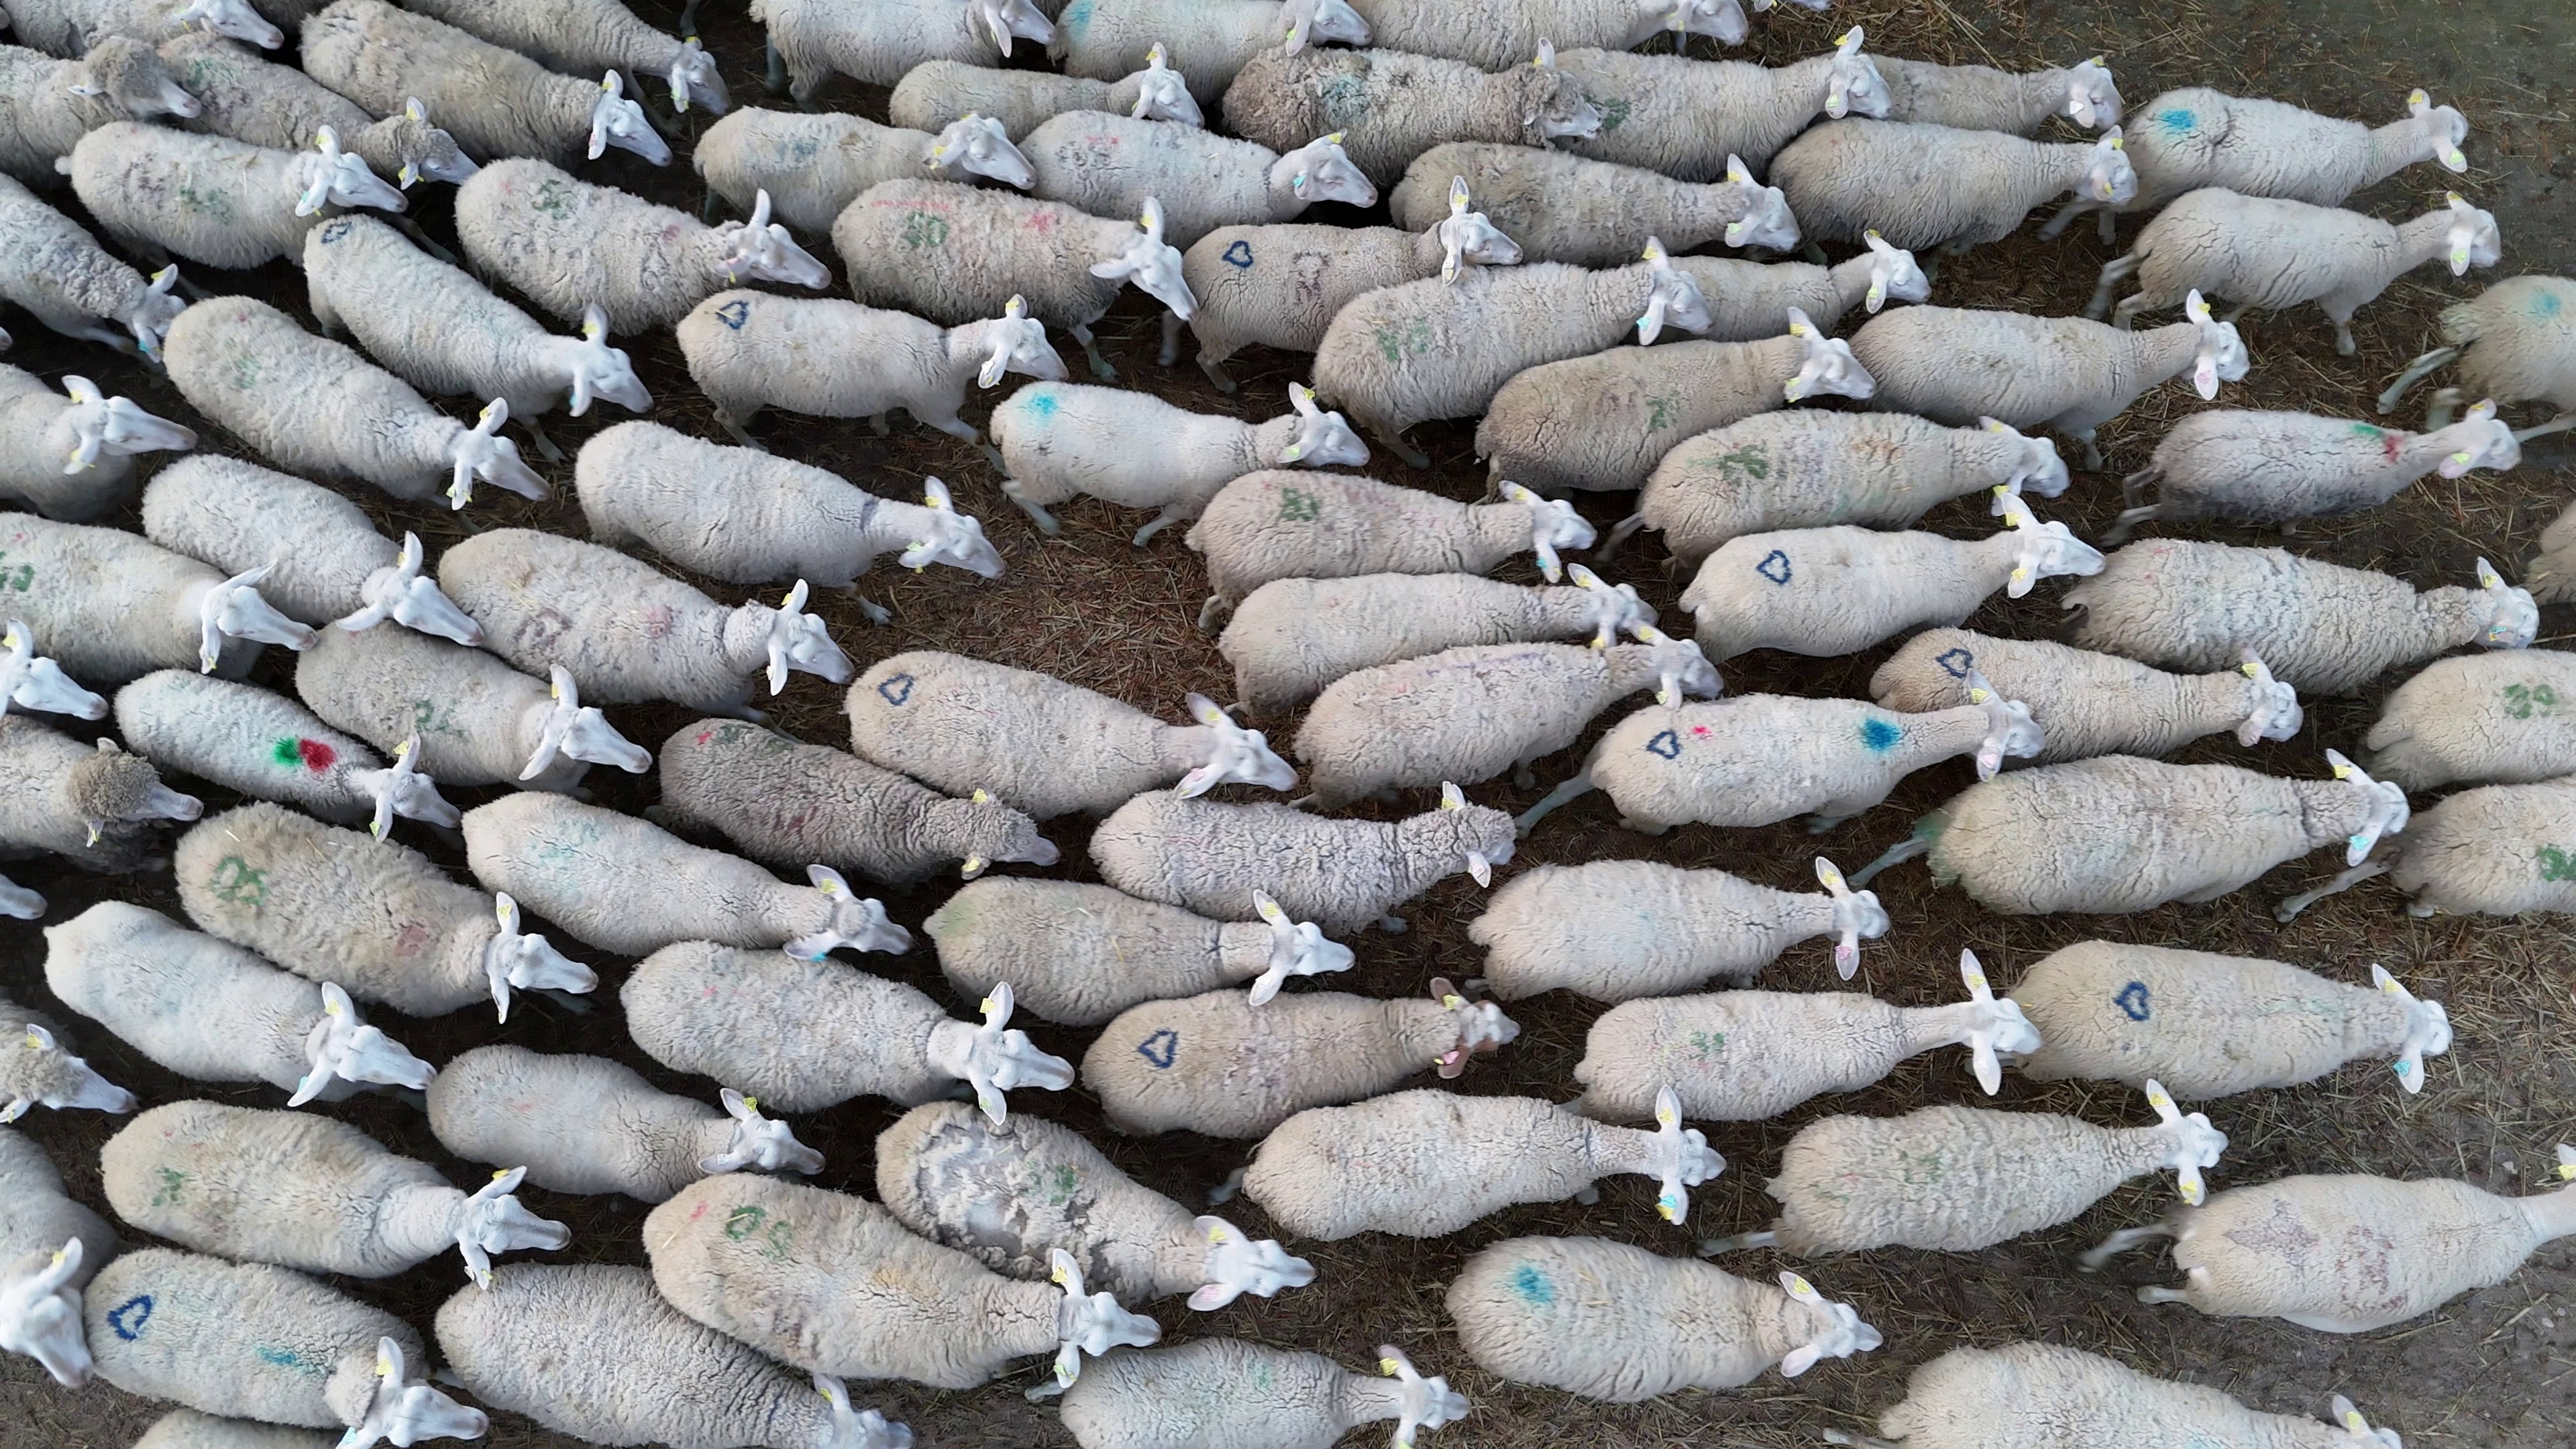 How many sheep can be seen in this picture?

79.